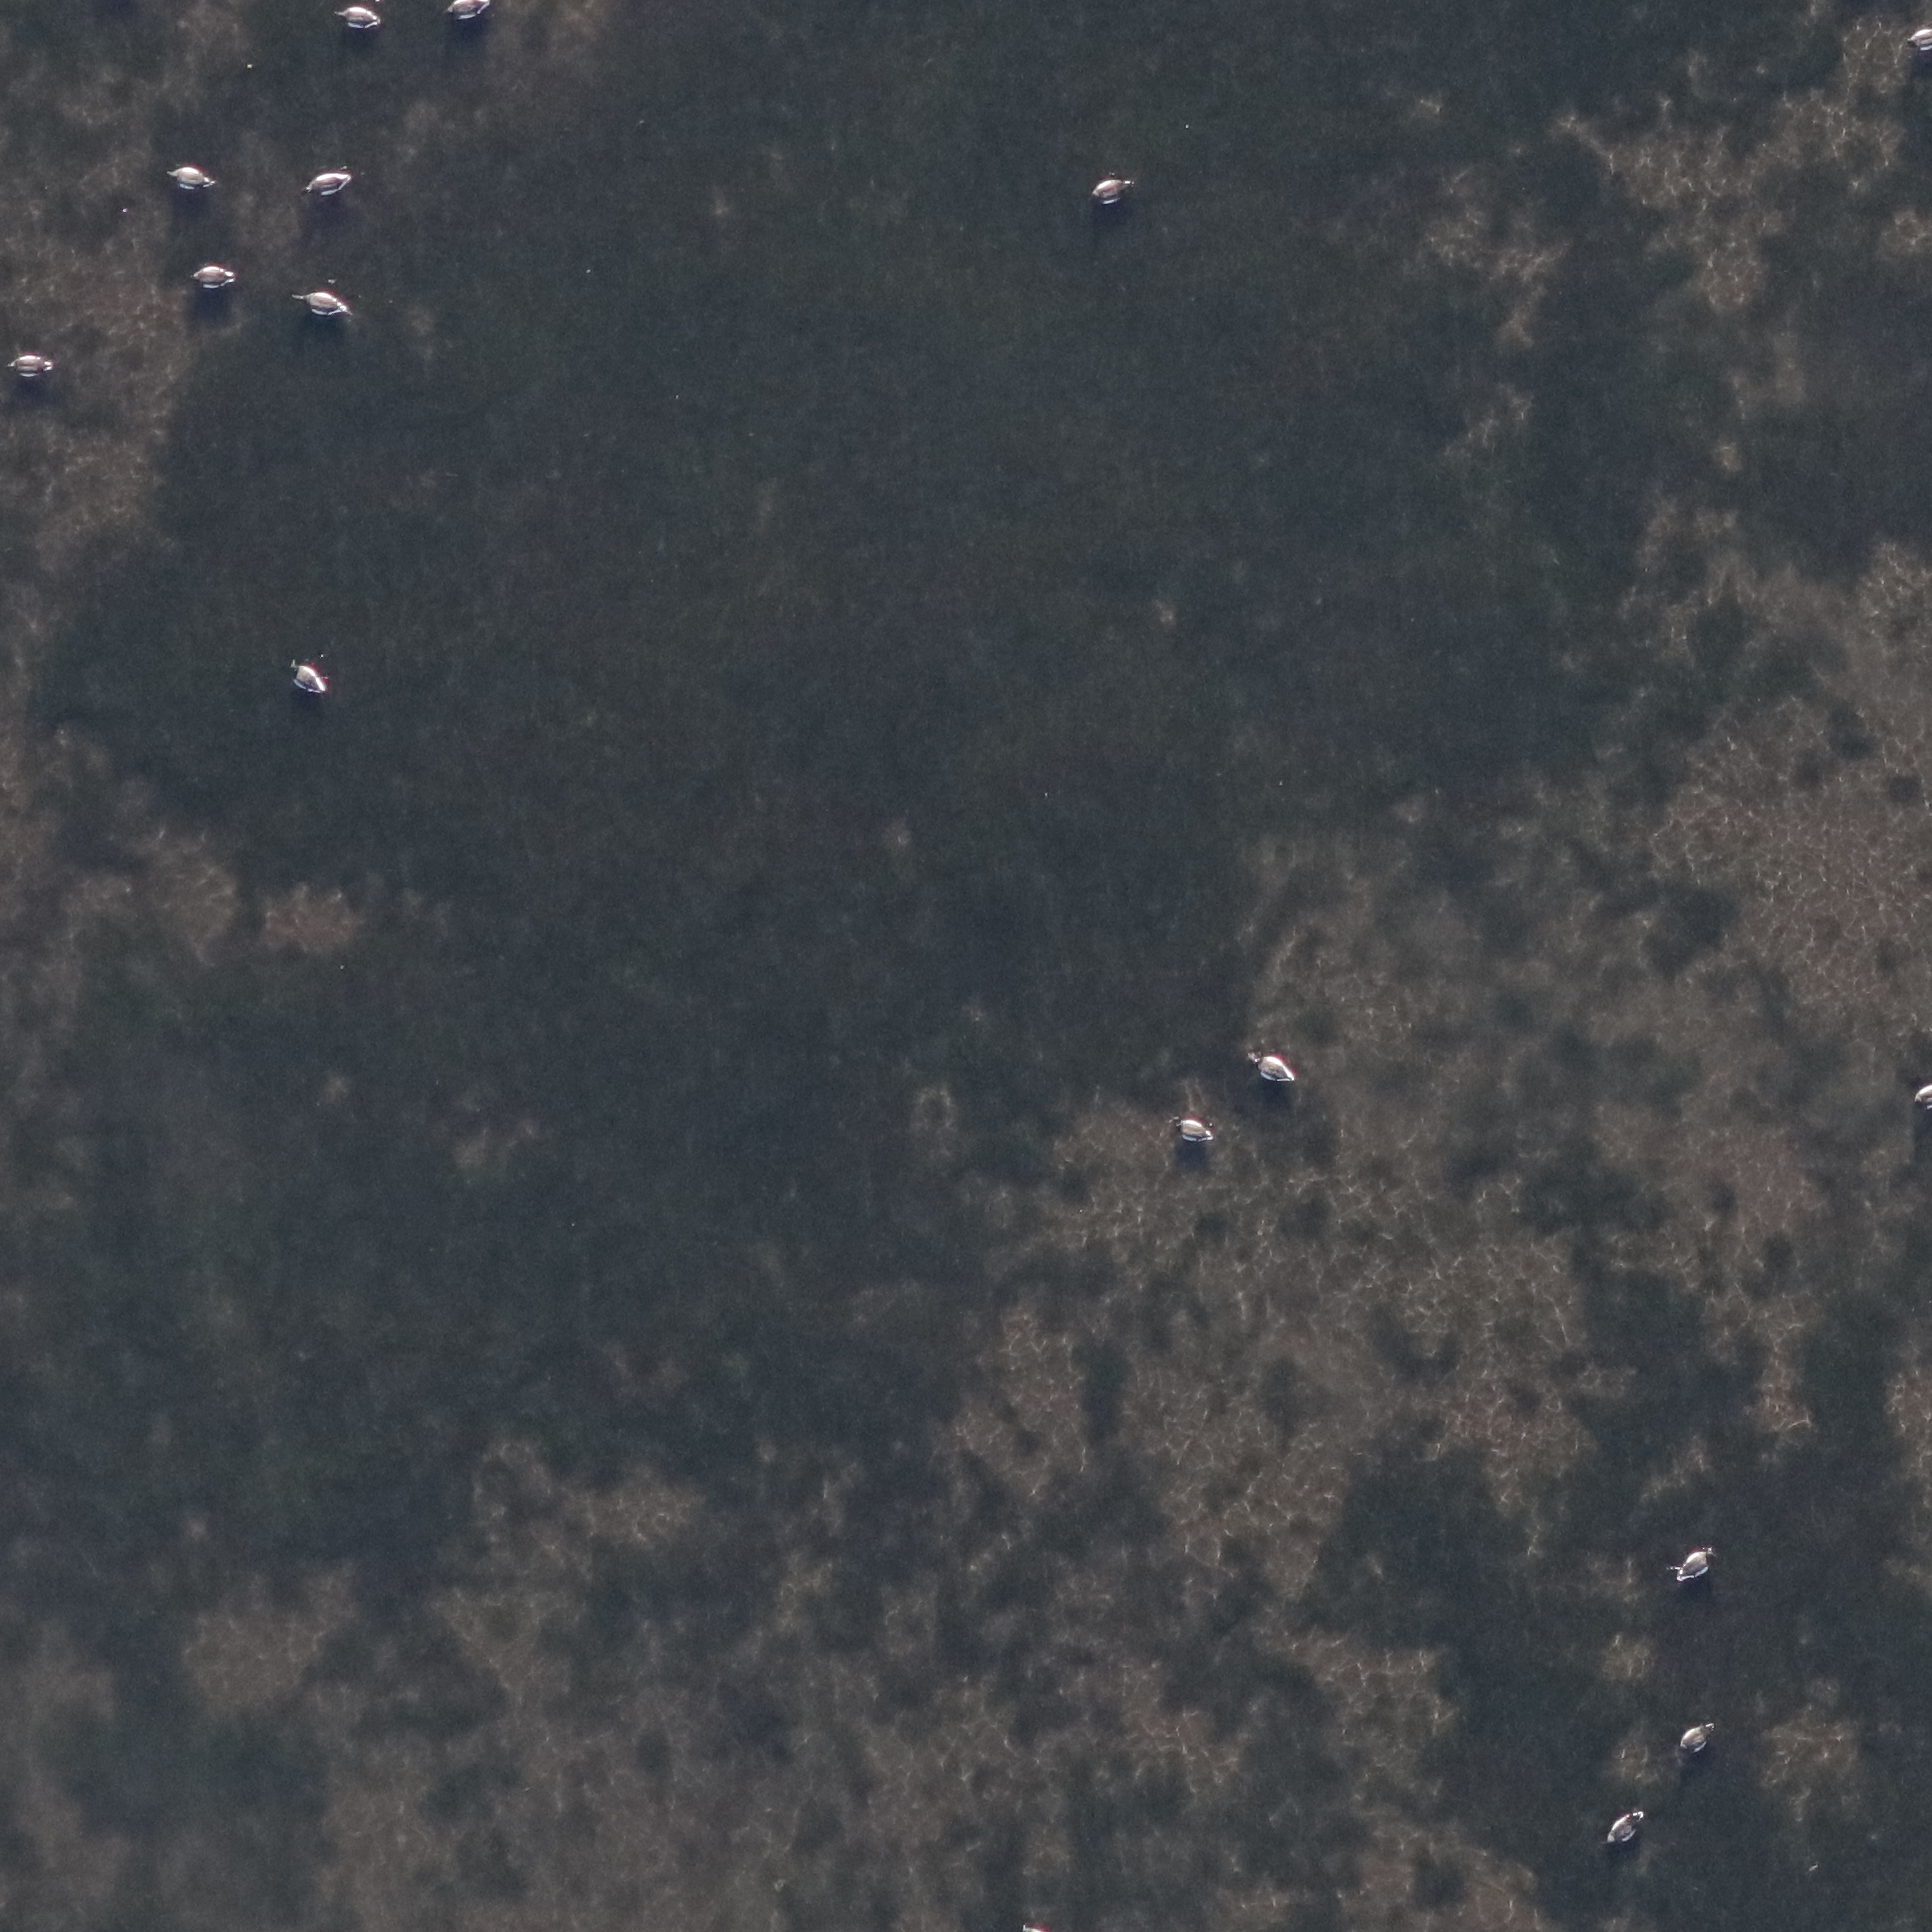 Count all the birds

15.